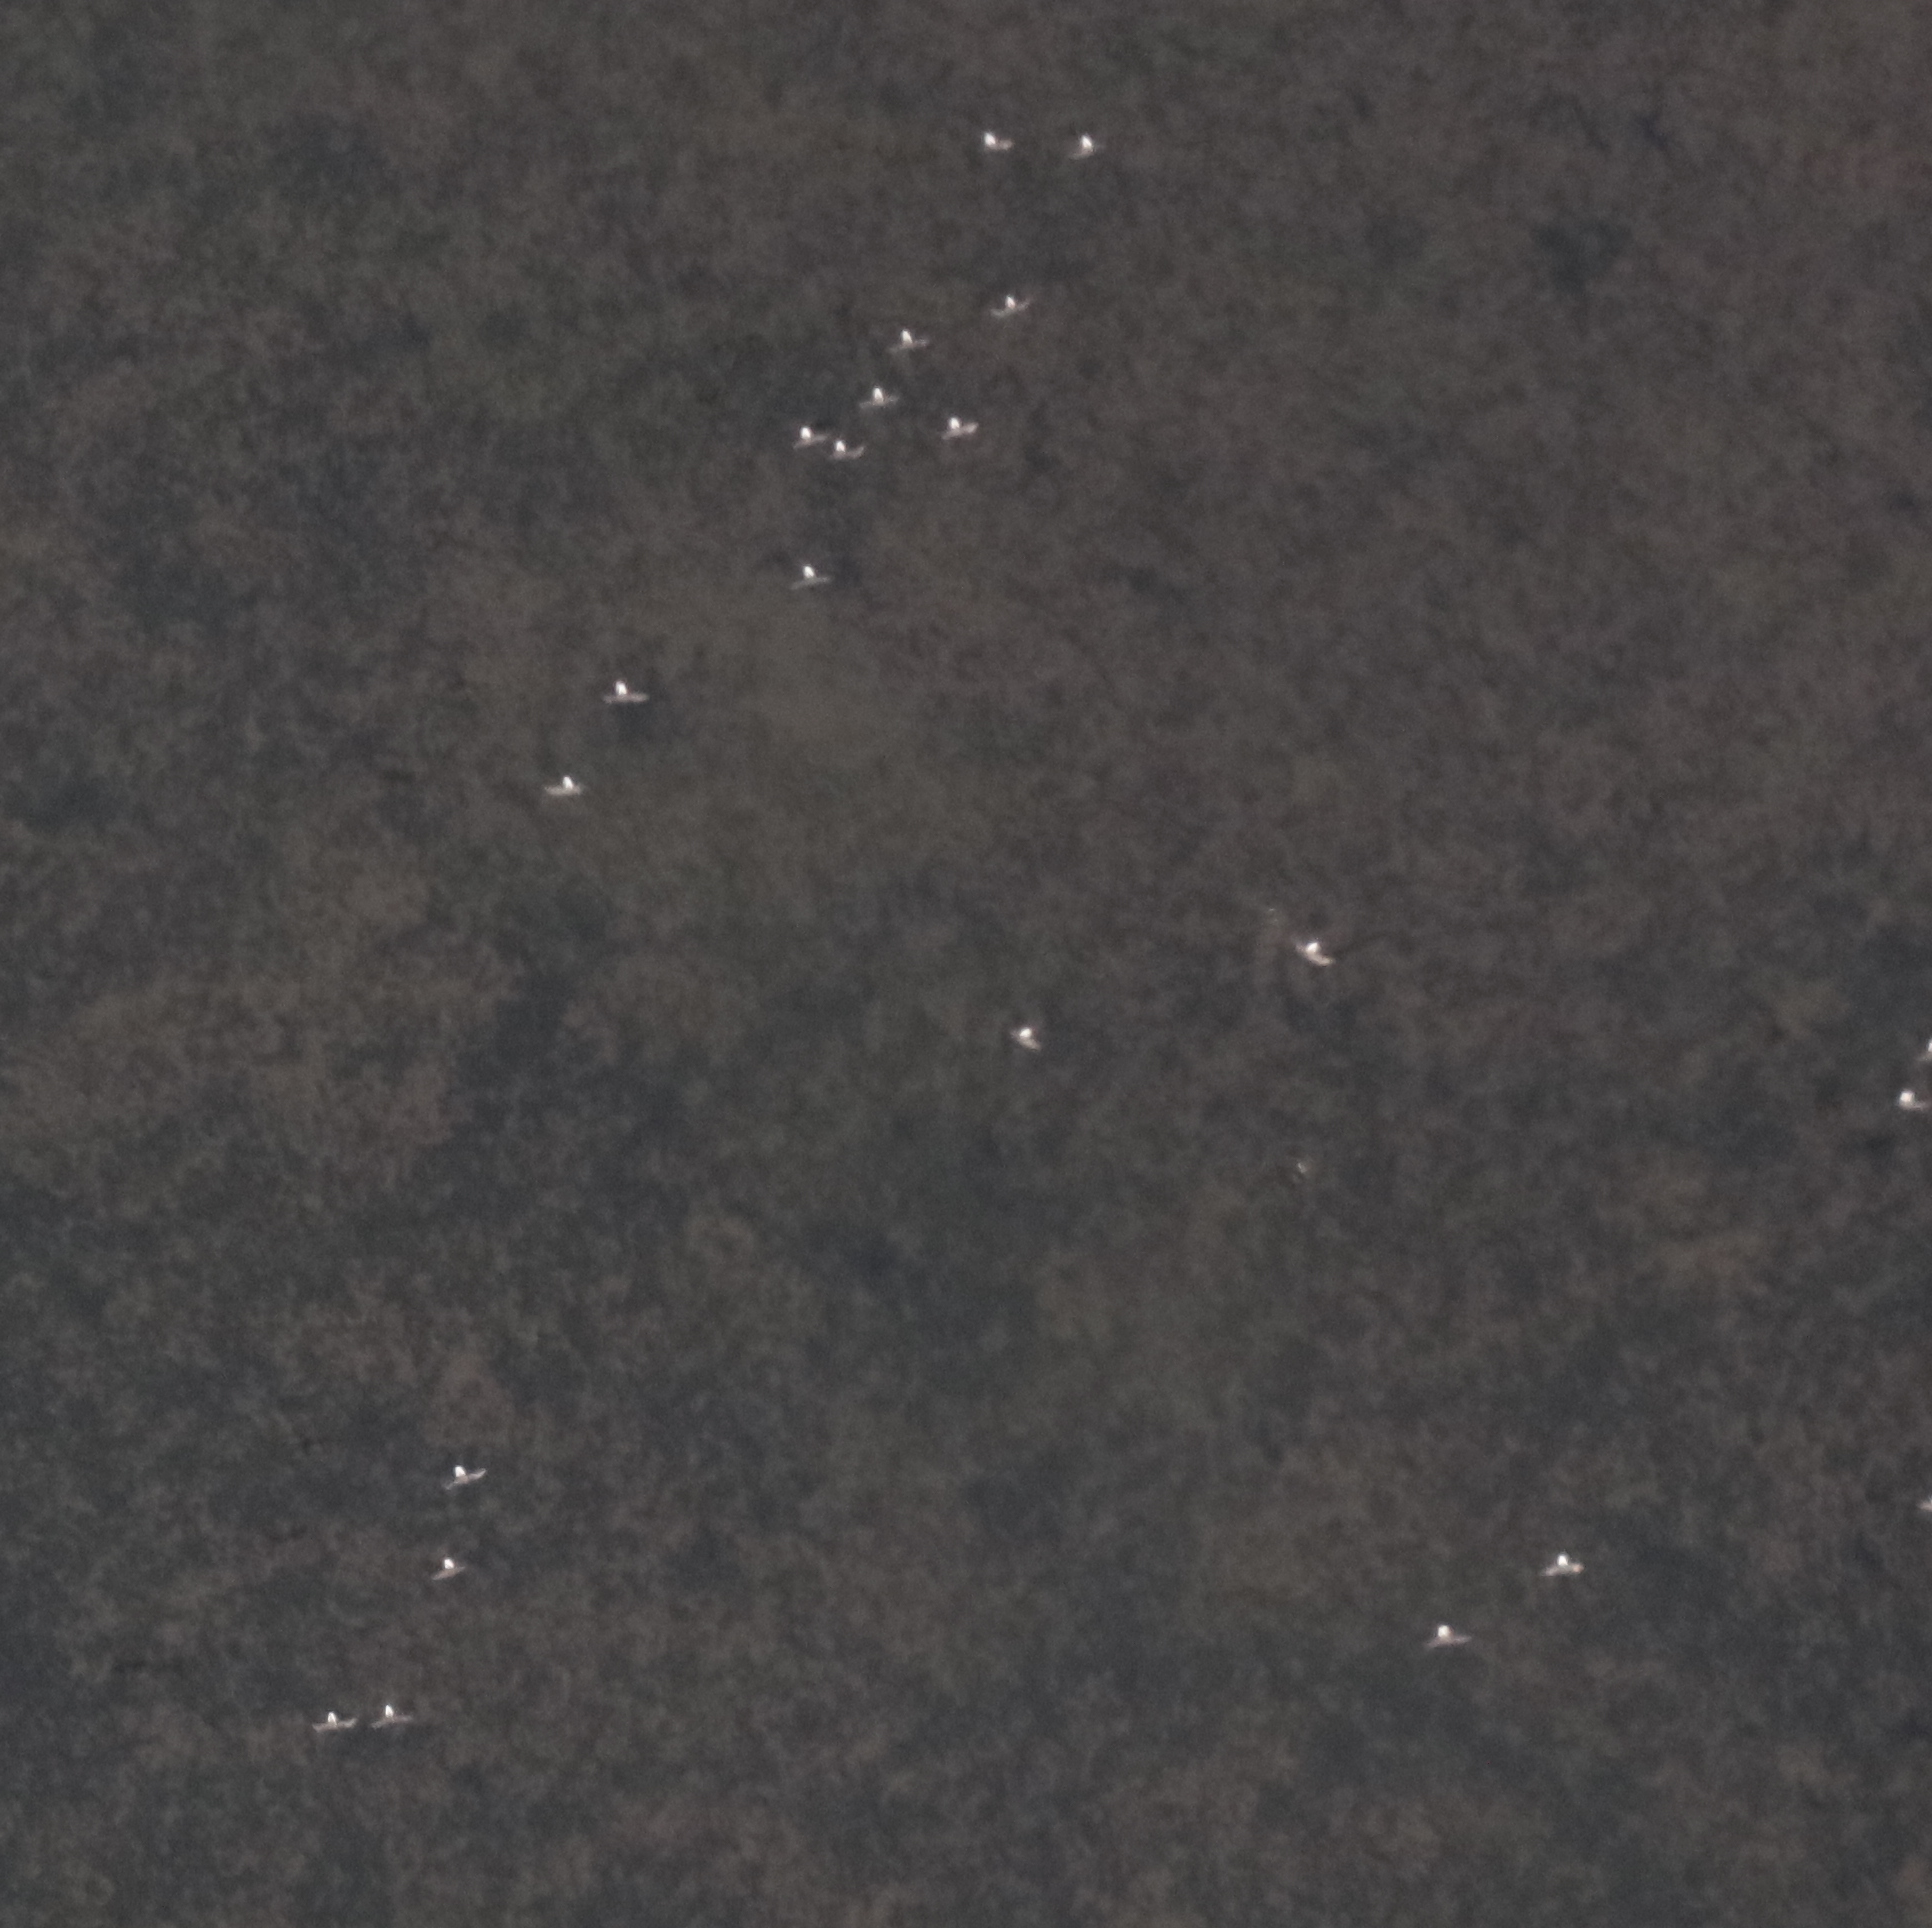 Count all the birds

20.